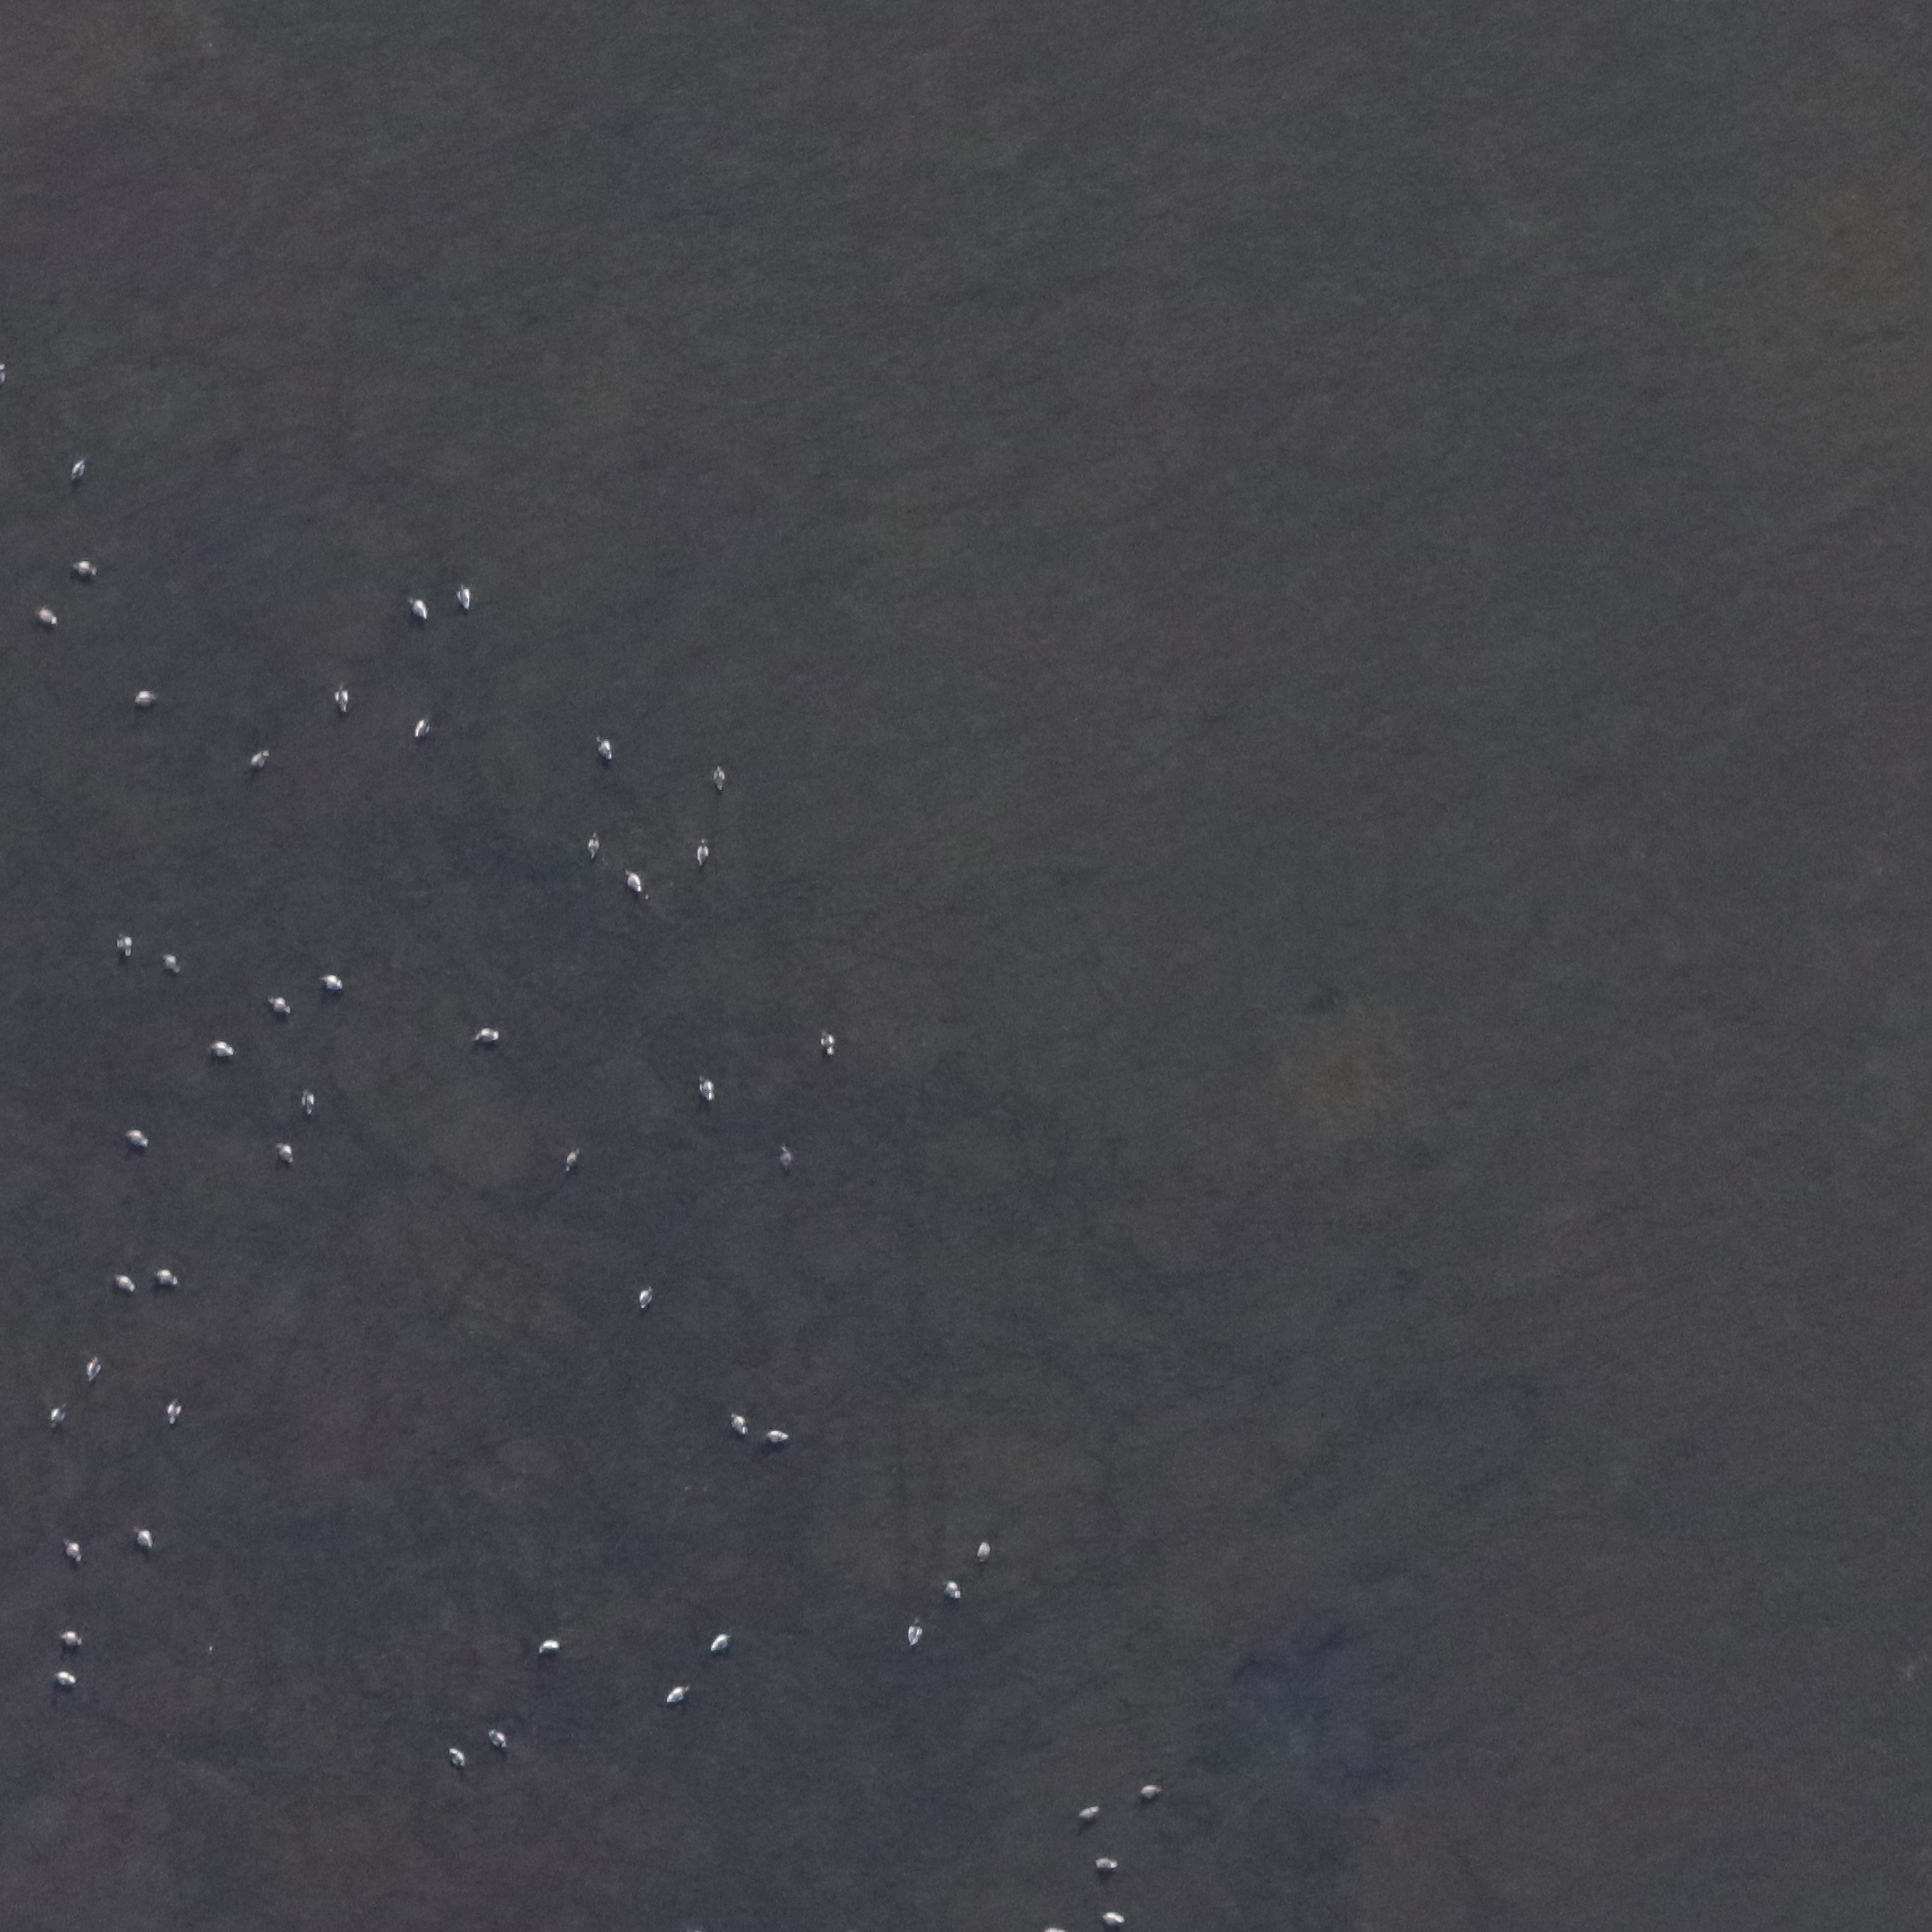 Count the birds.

52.